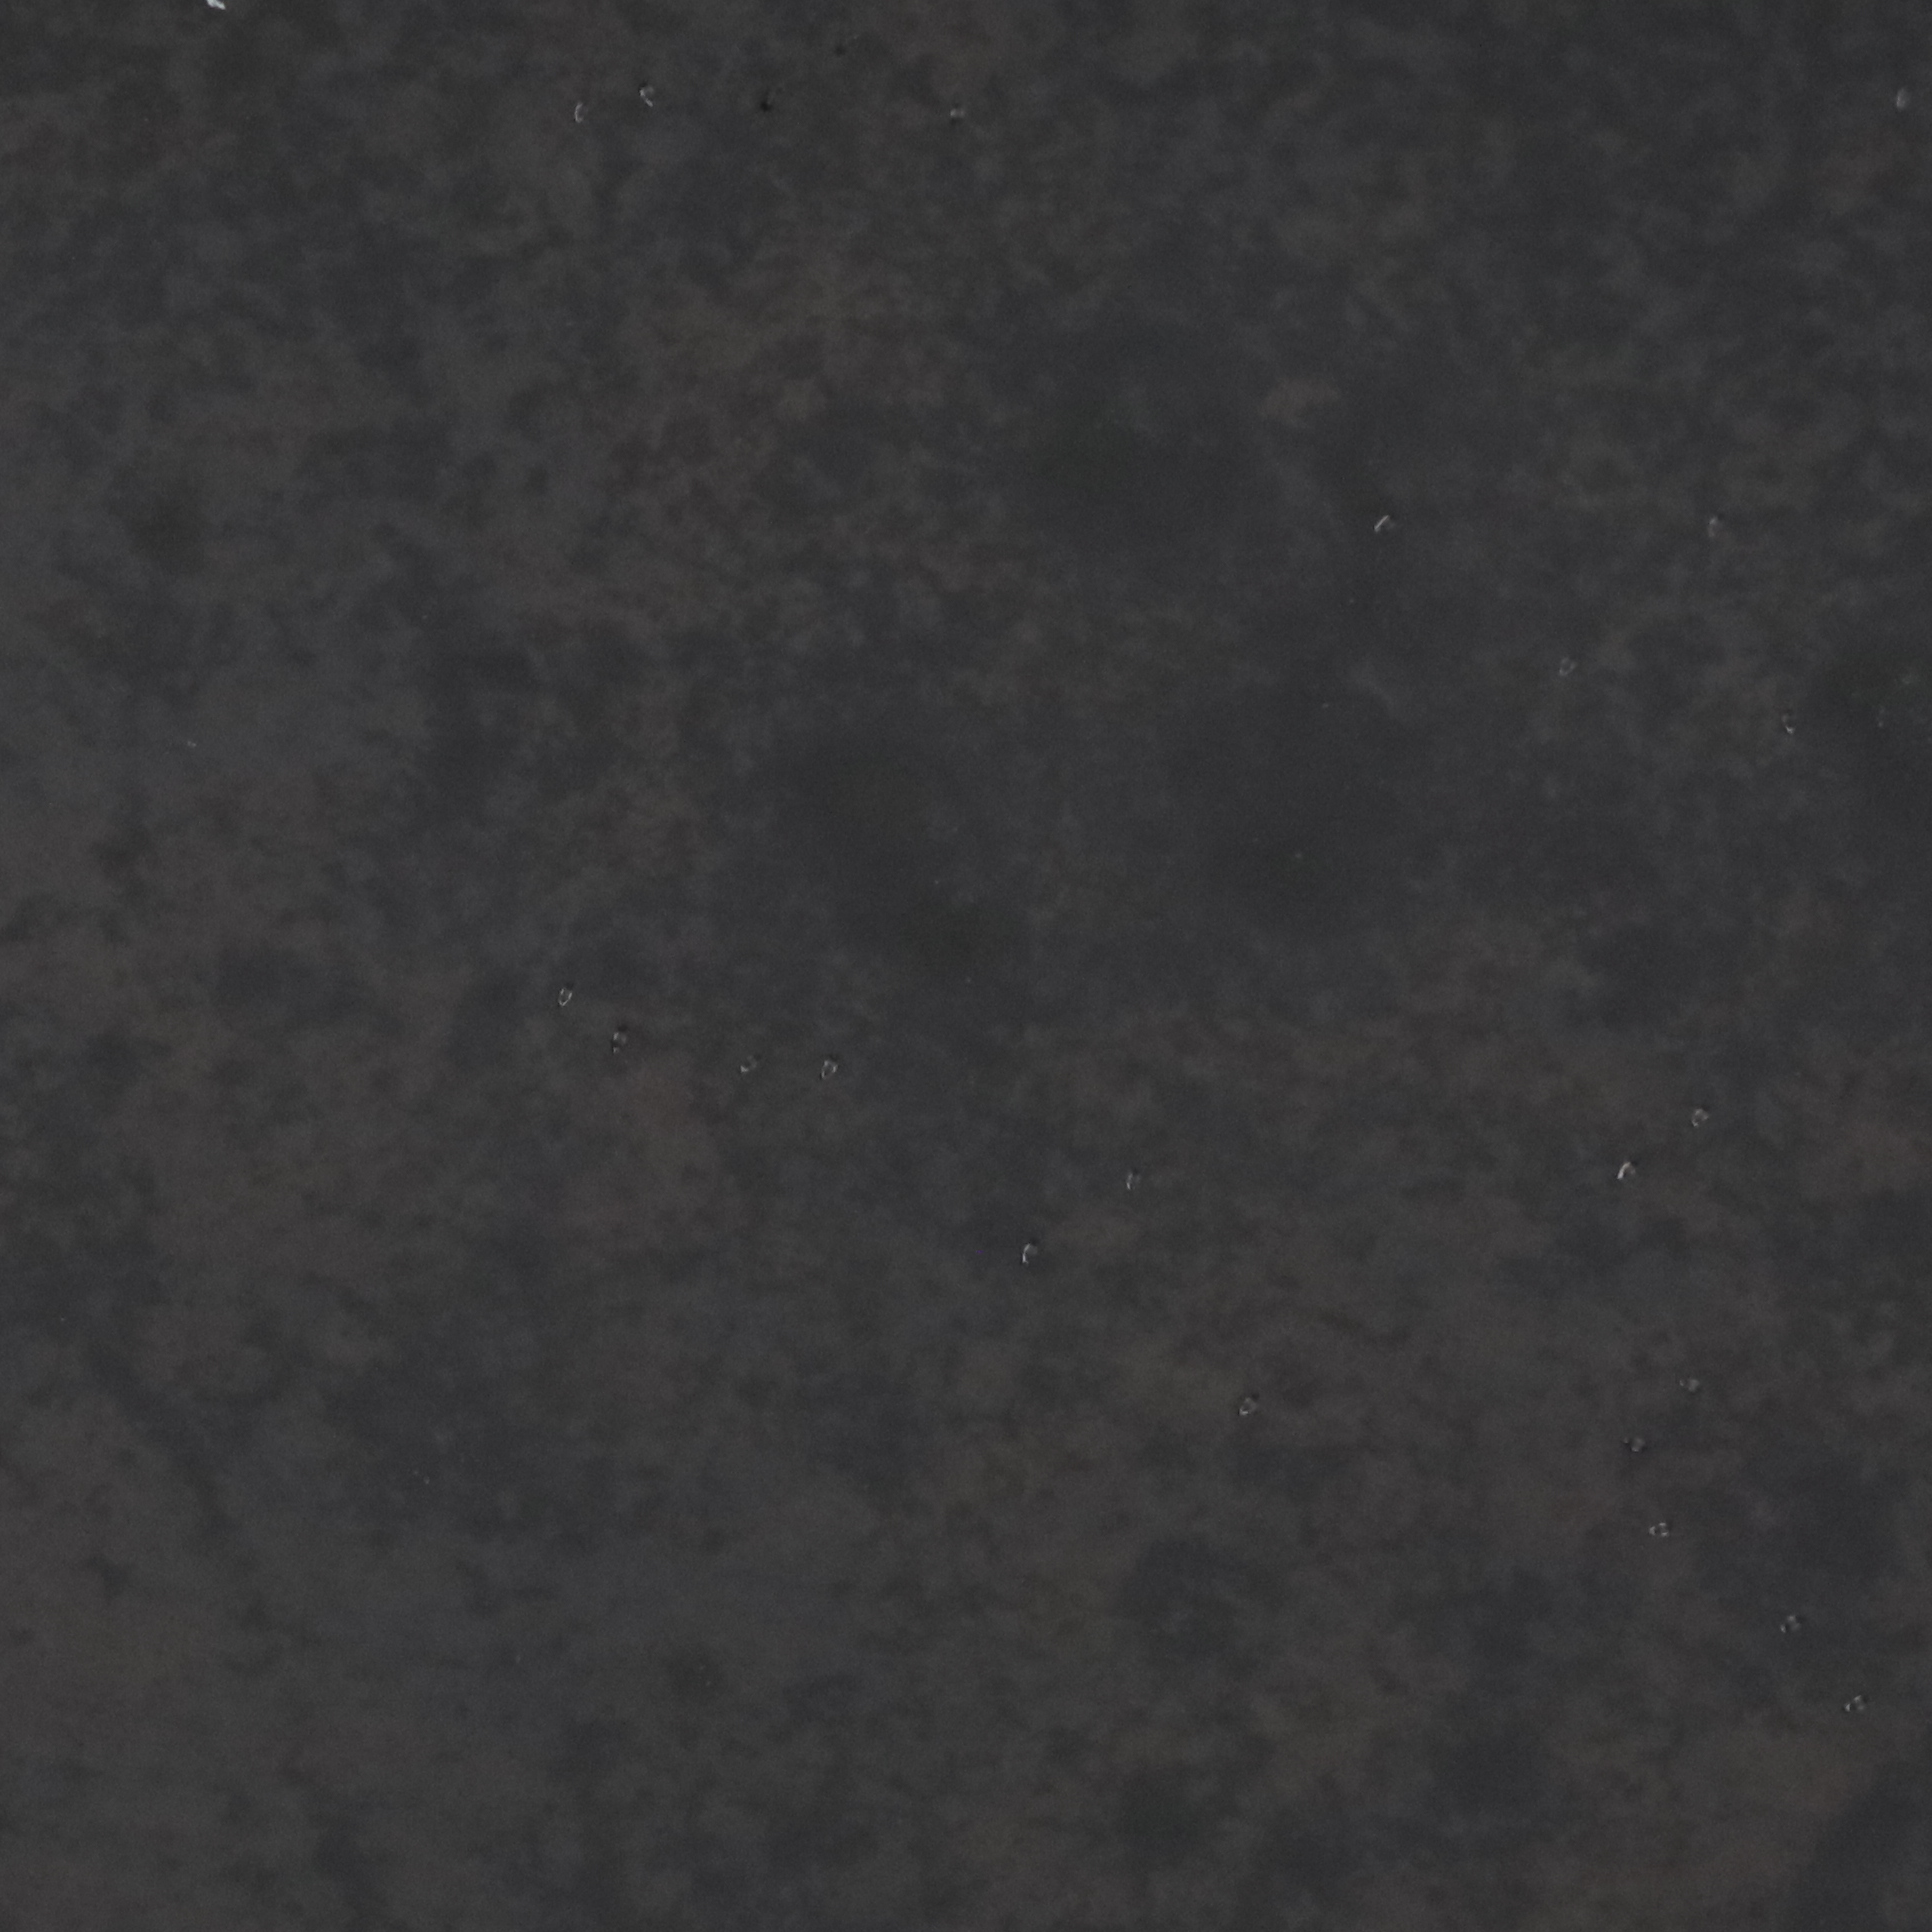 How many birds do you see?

24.